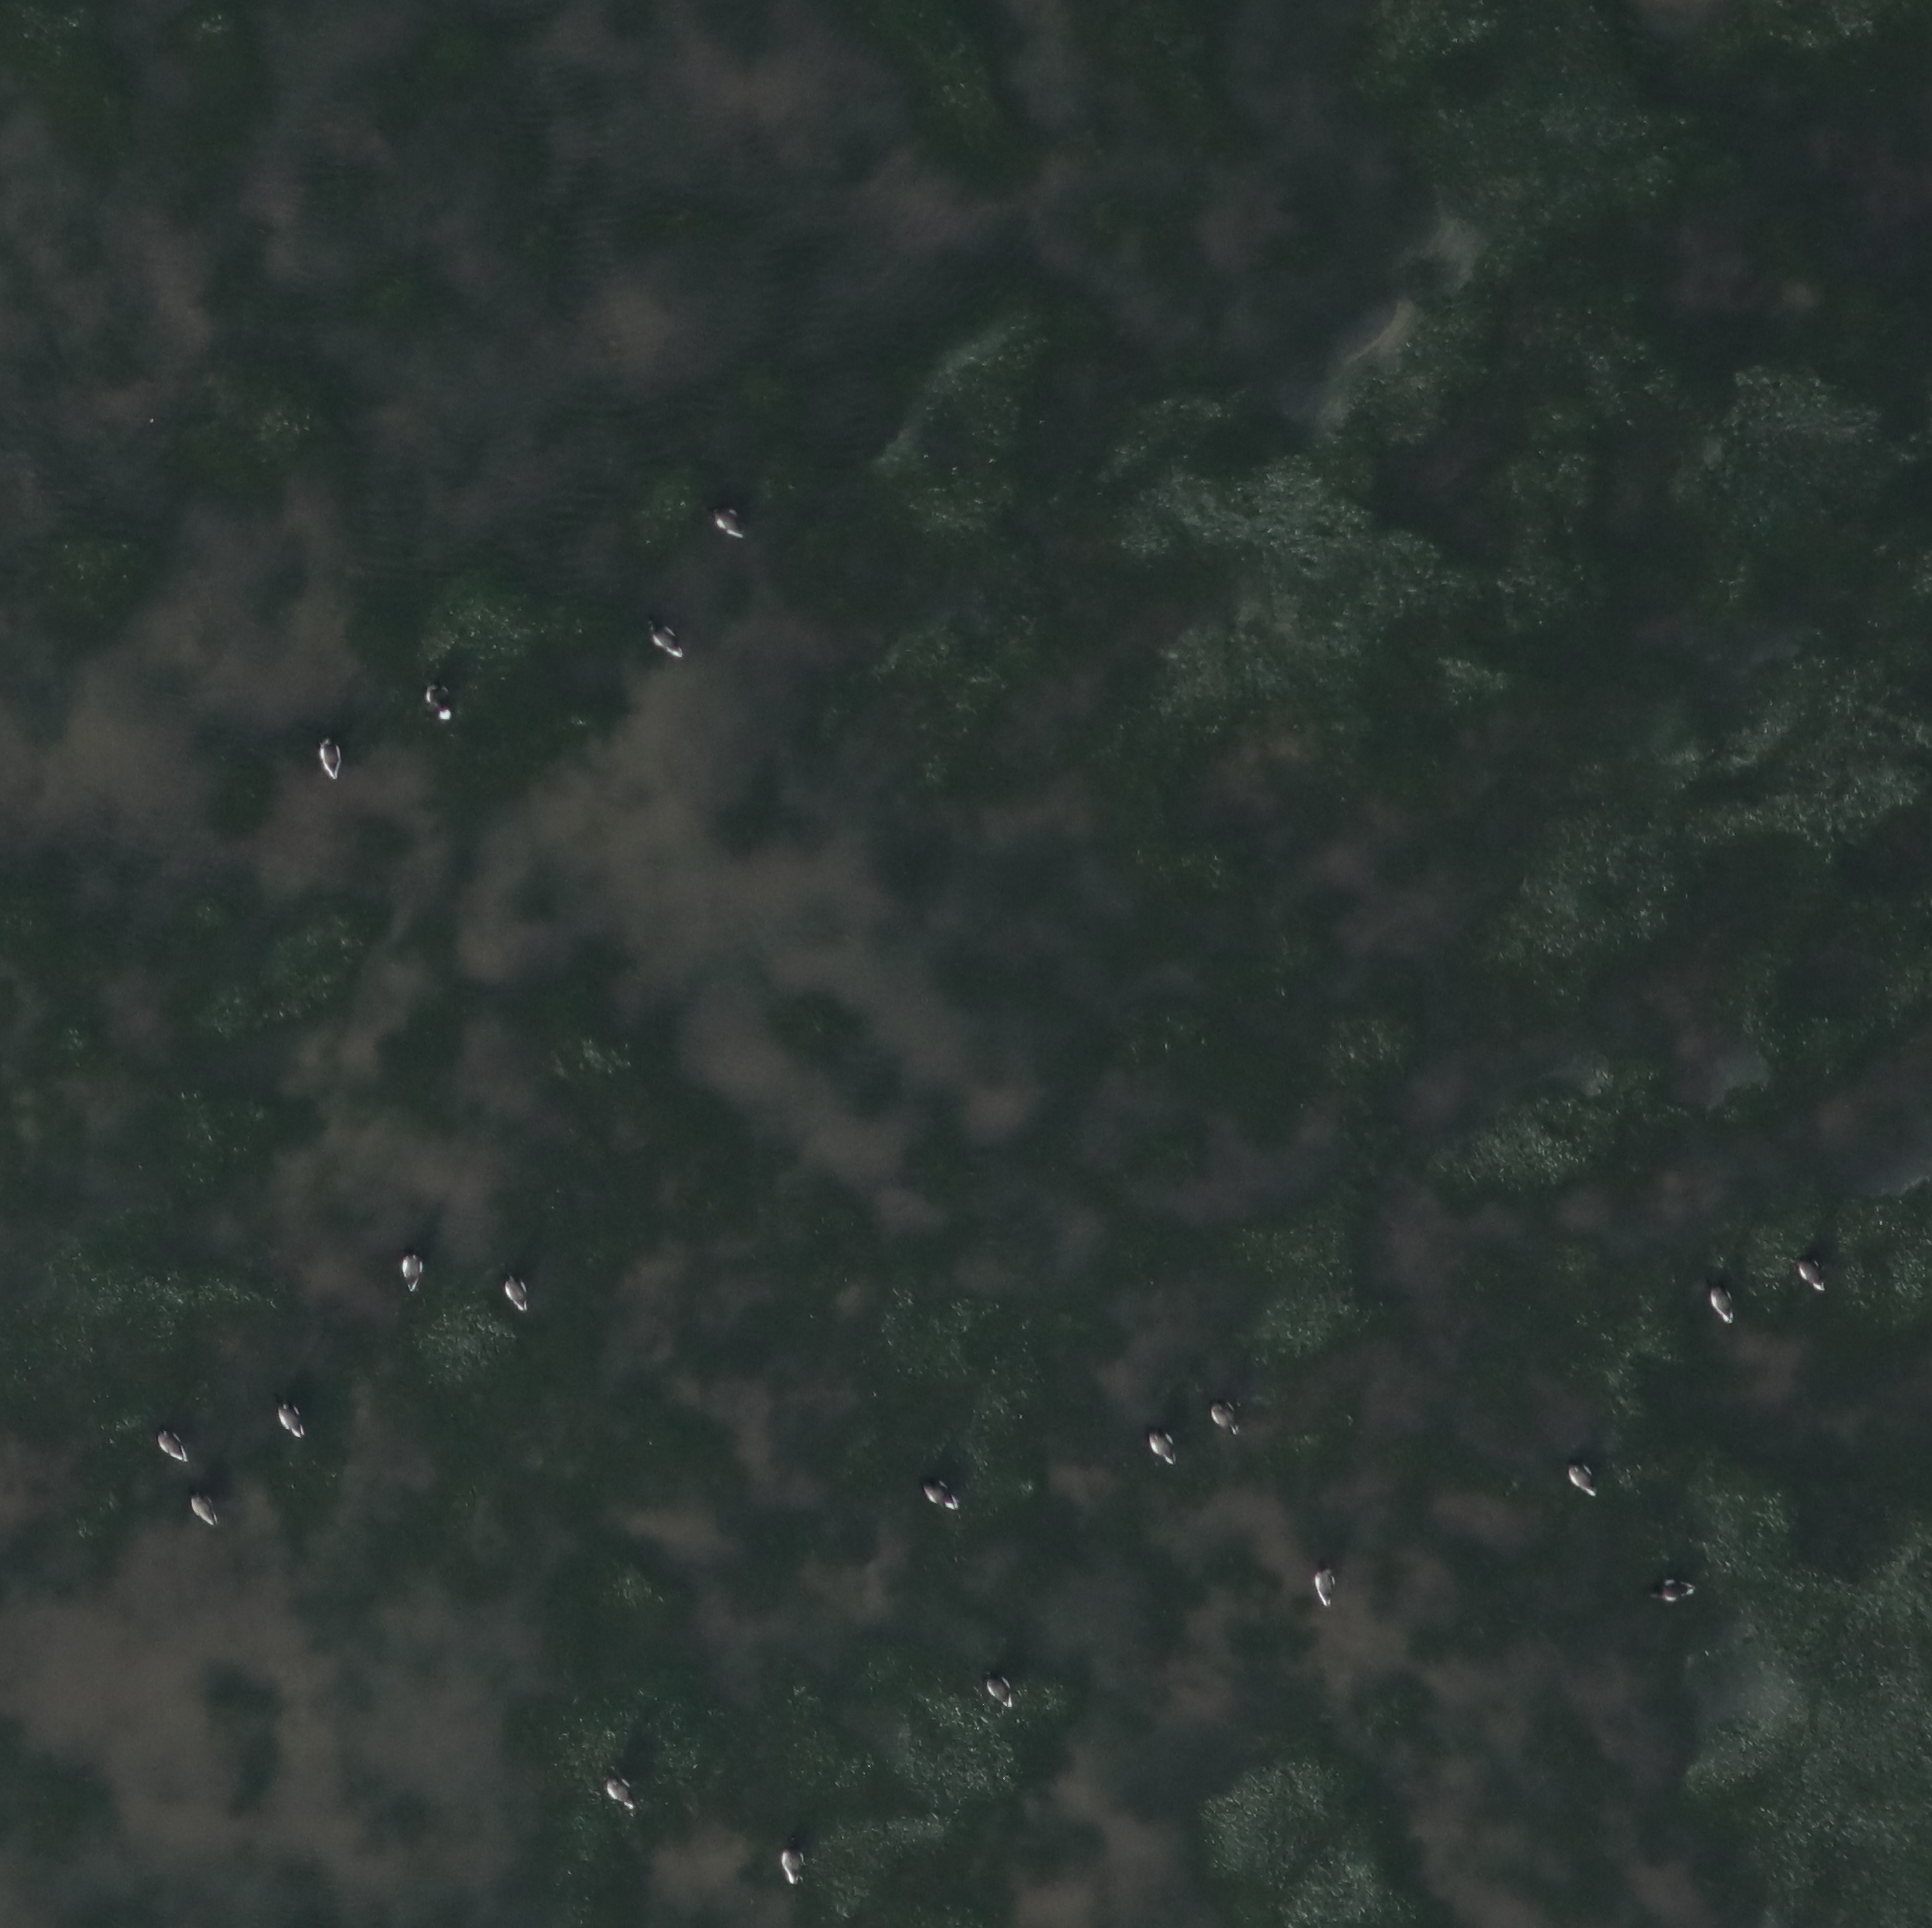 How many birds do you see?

20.